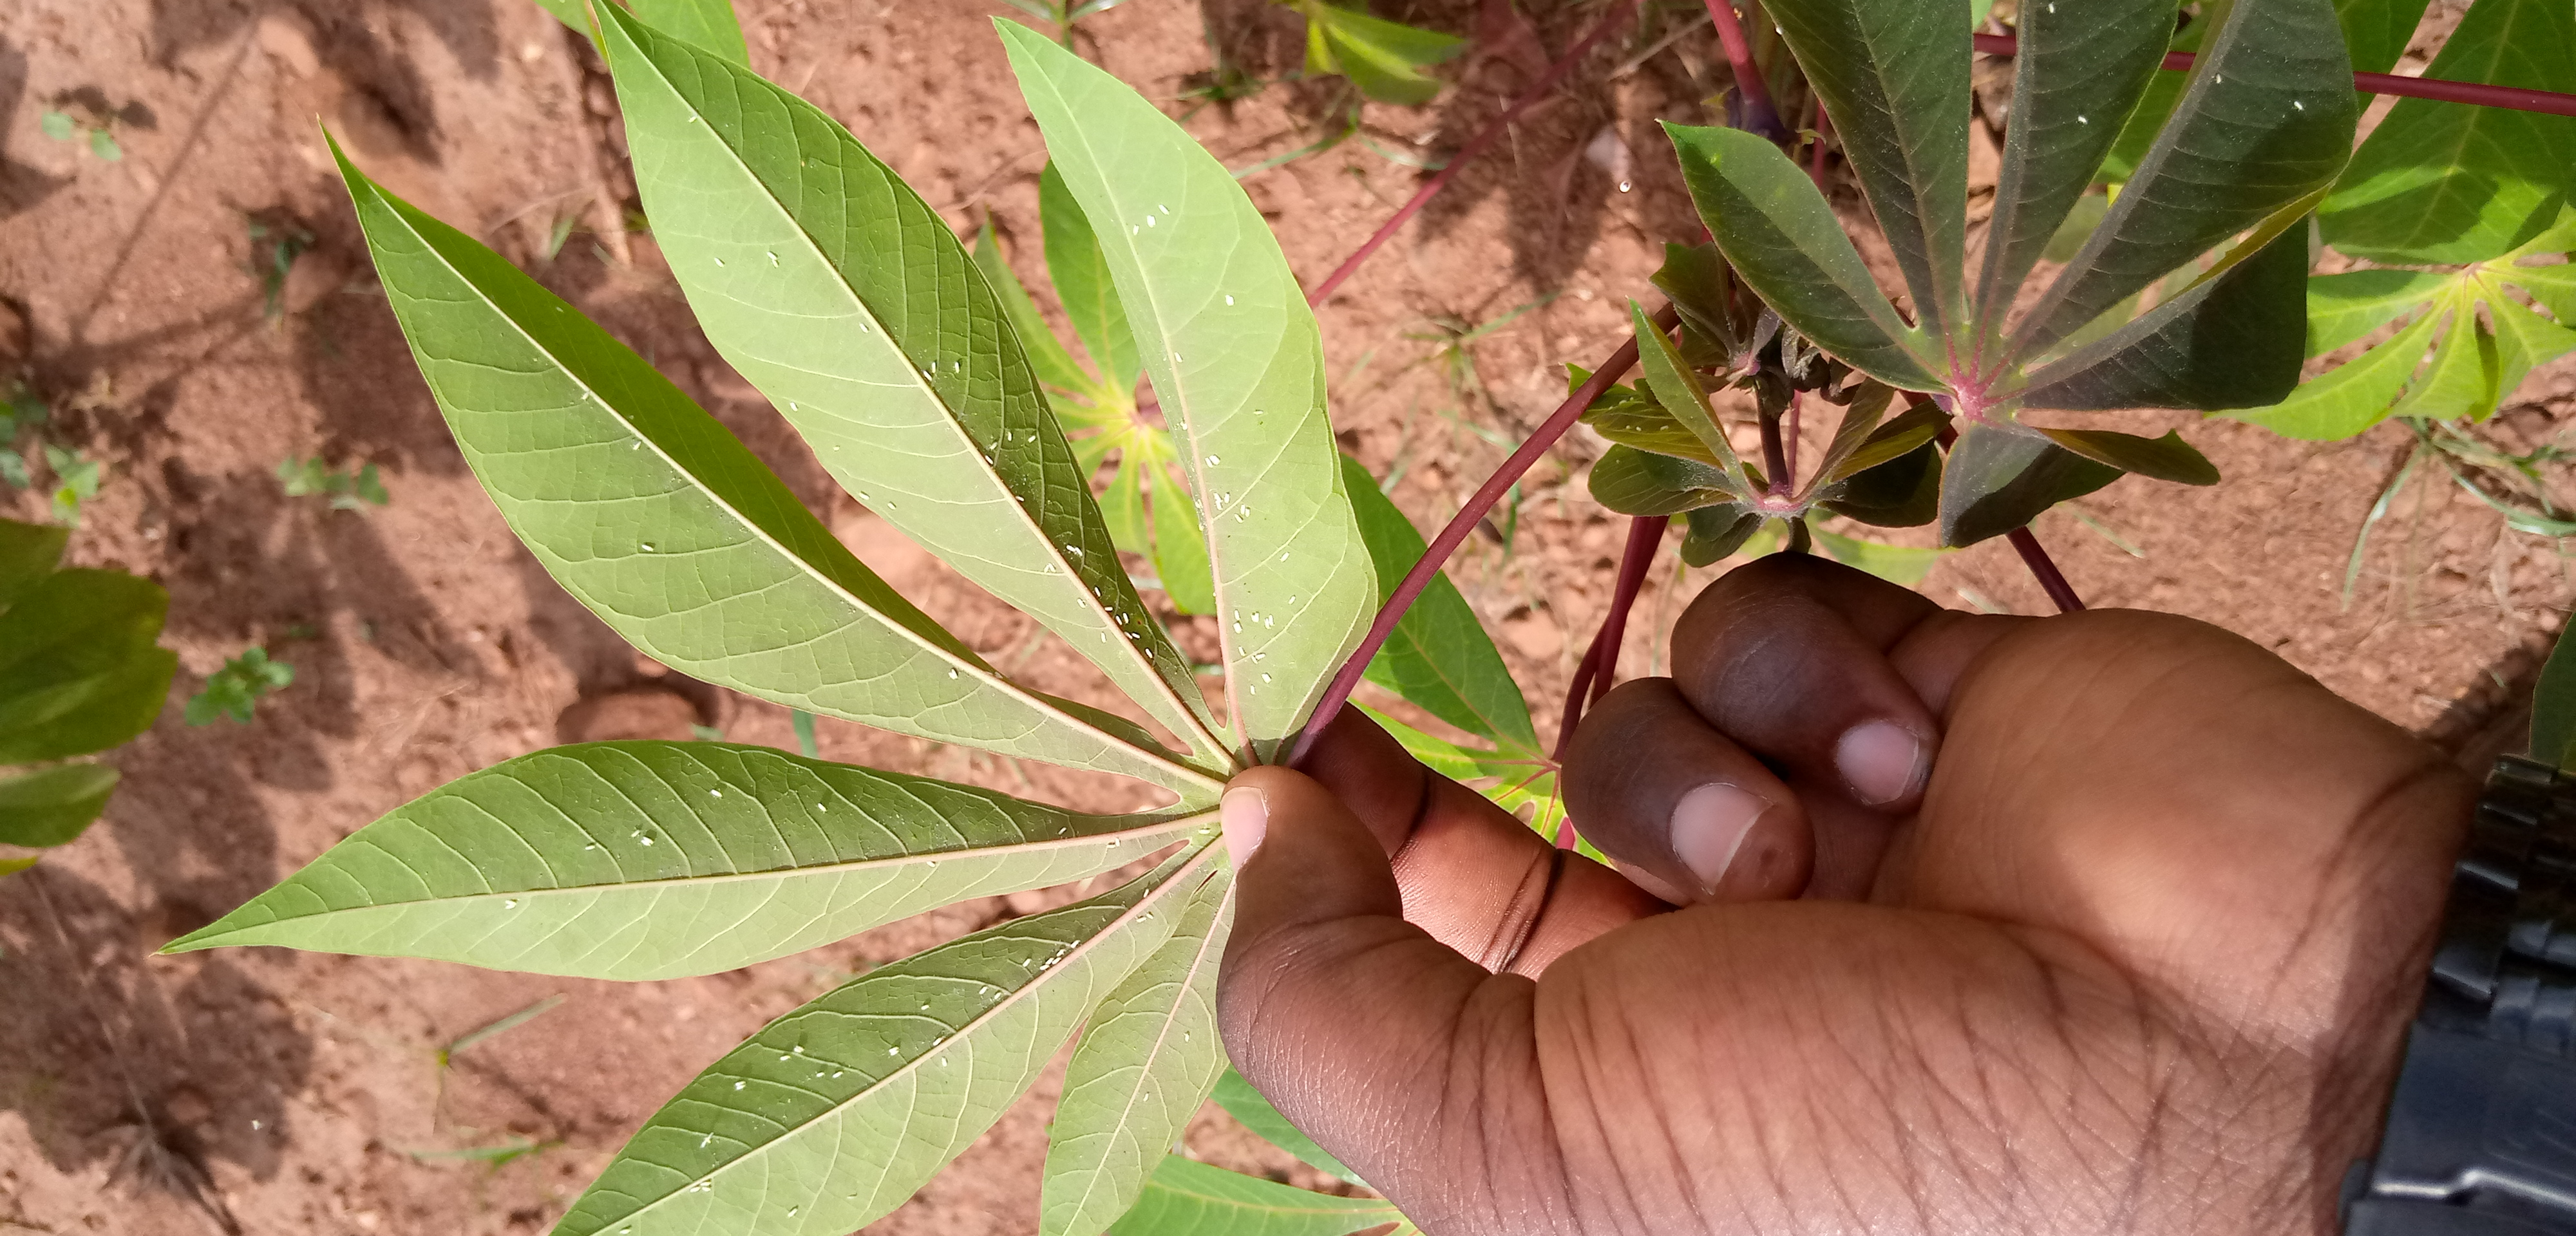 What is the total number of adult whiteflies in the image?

115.